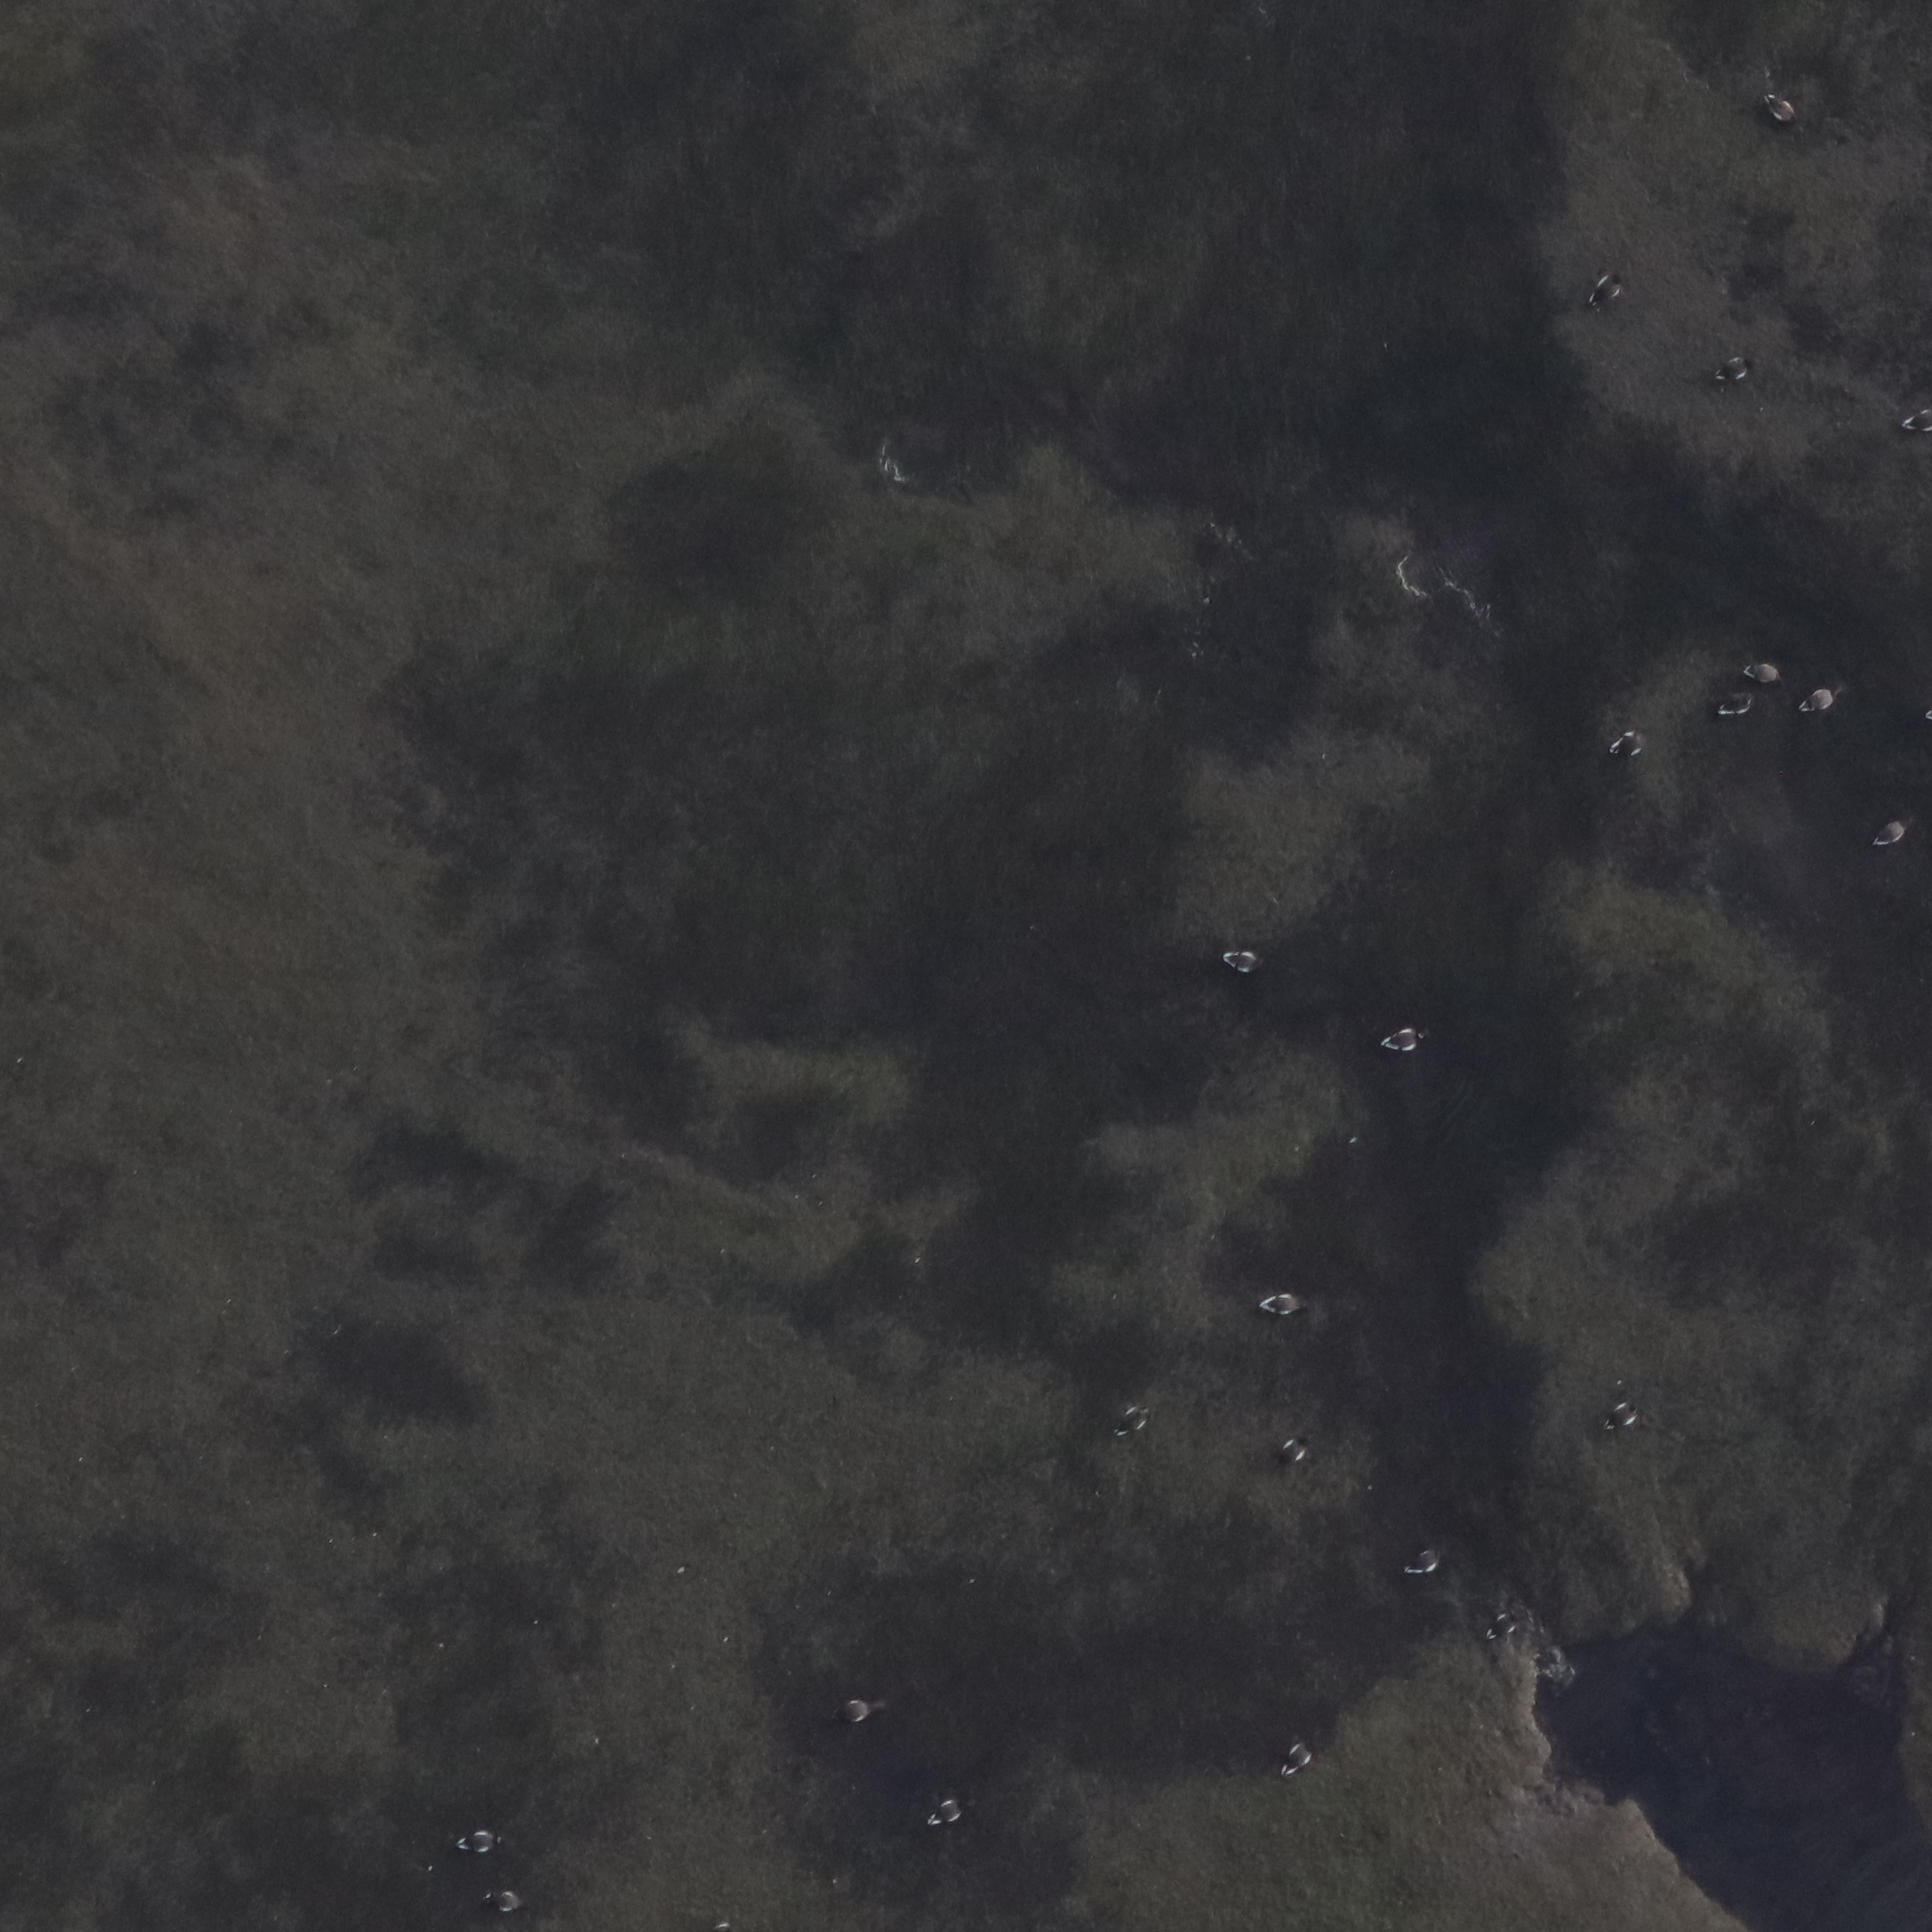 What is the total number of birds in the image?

22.